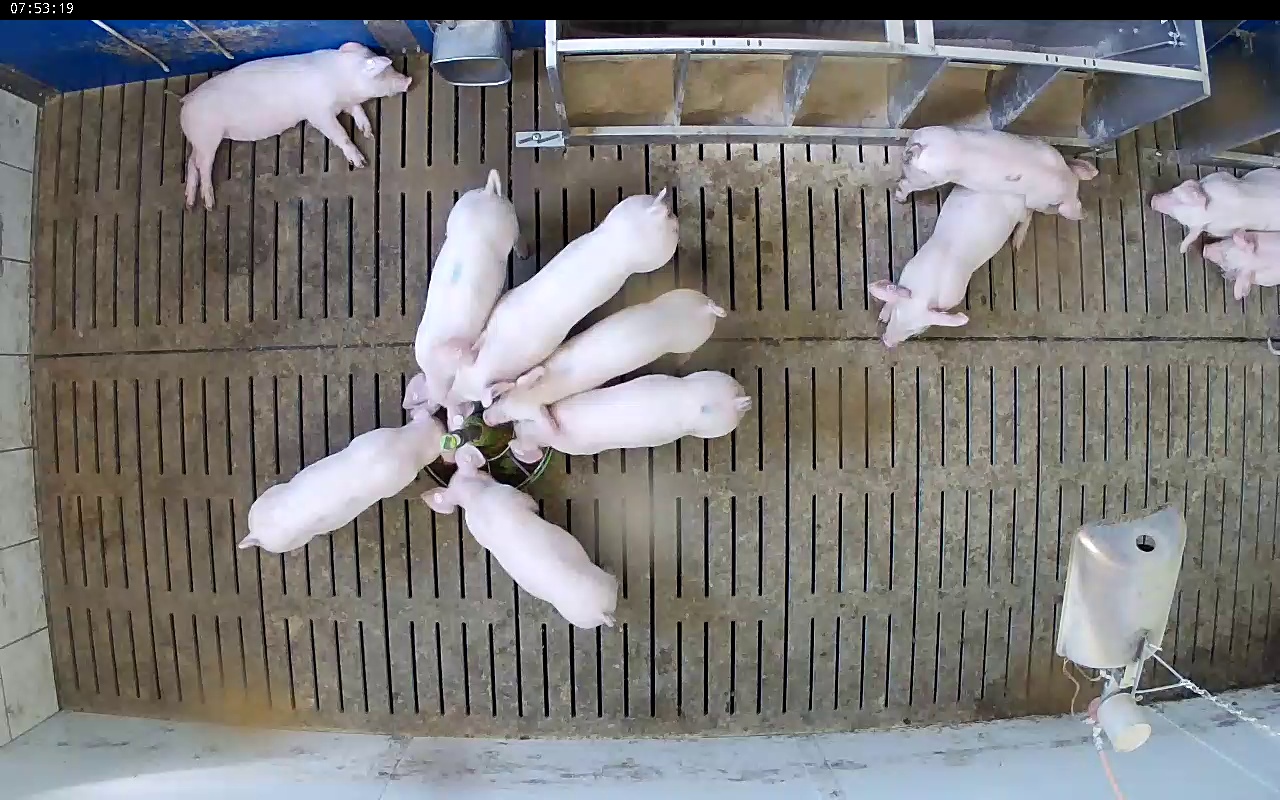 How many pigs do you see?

11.